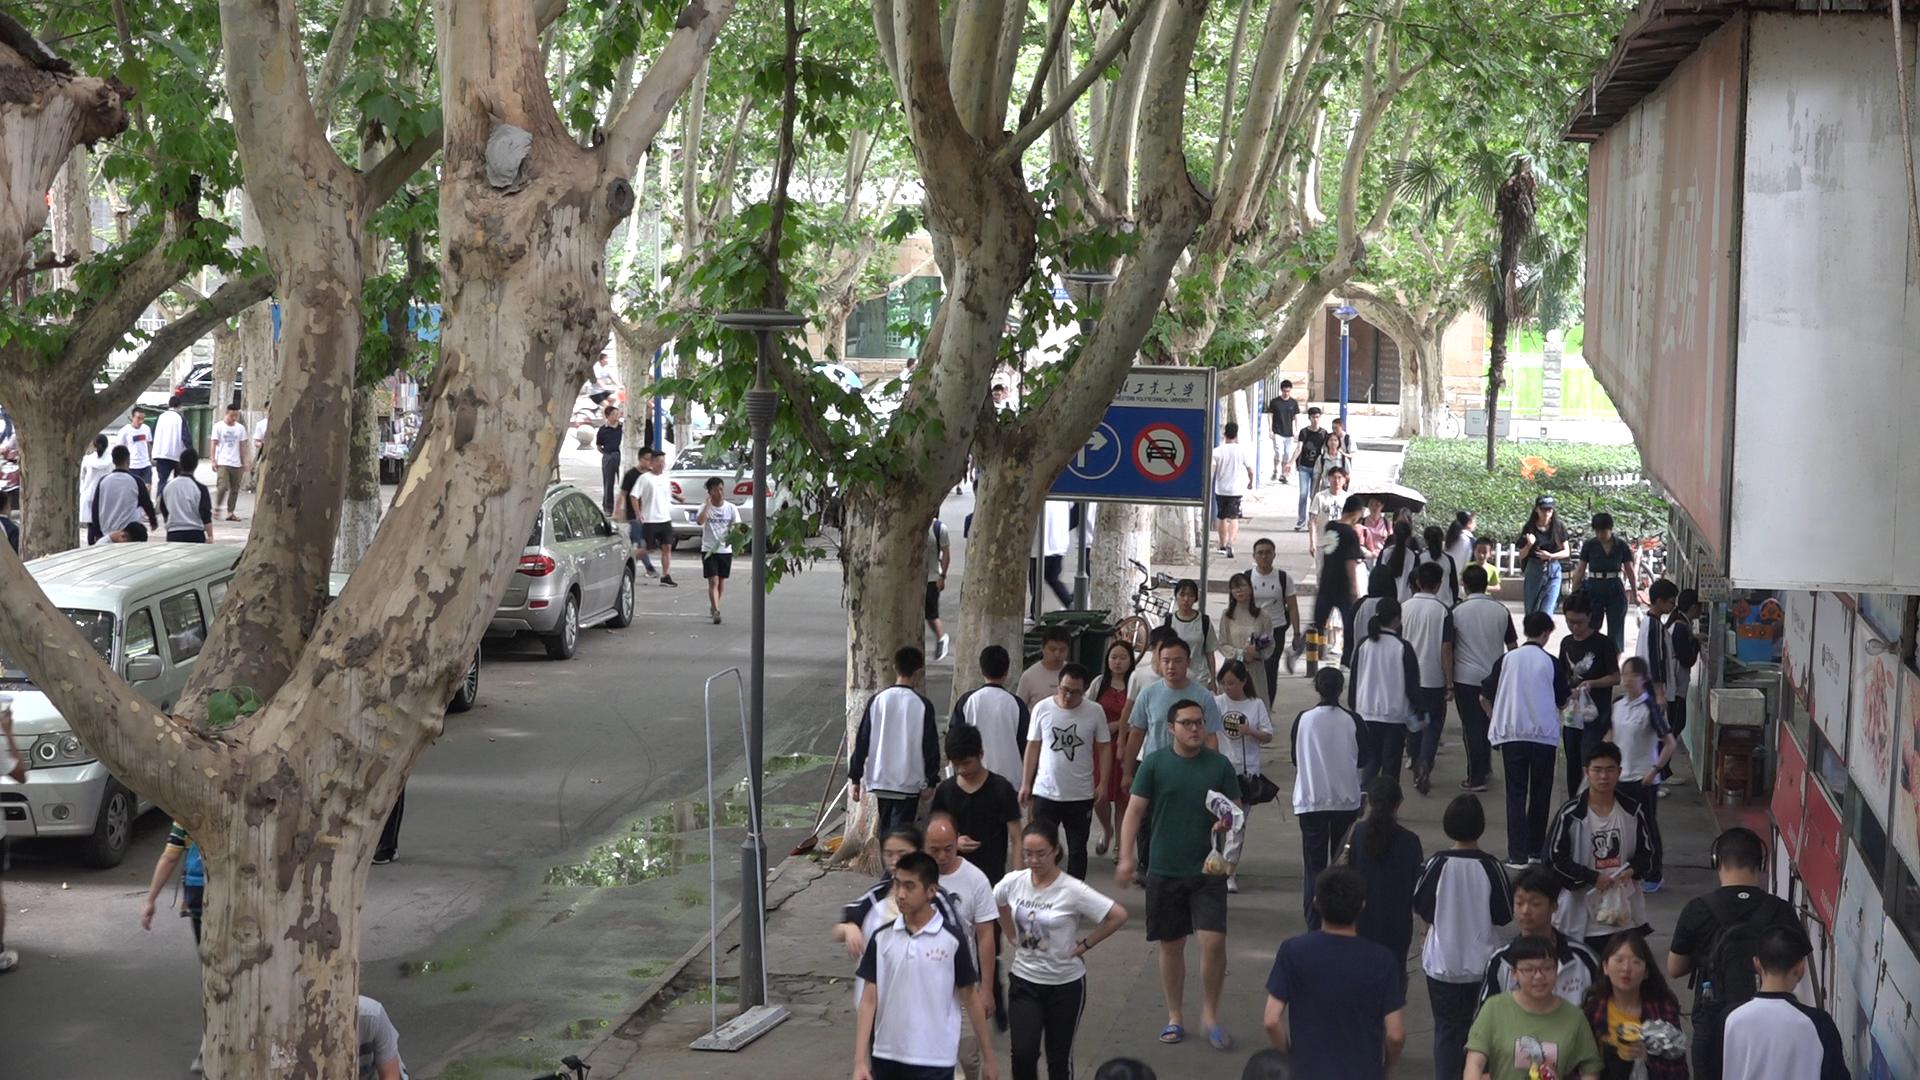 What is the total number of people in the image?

63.